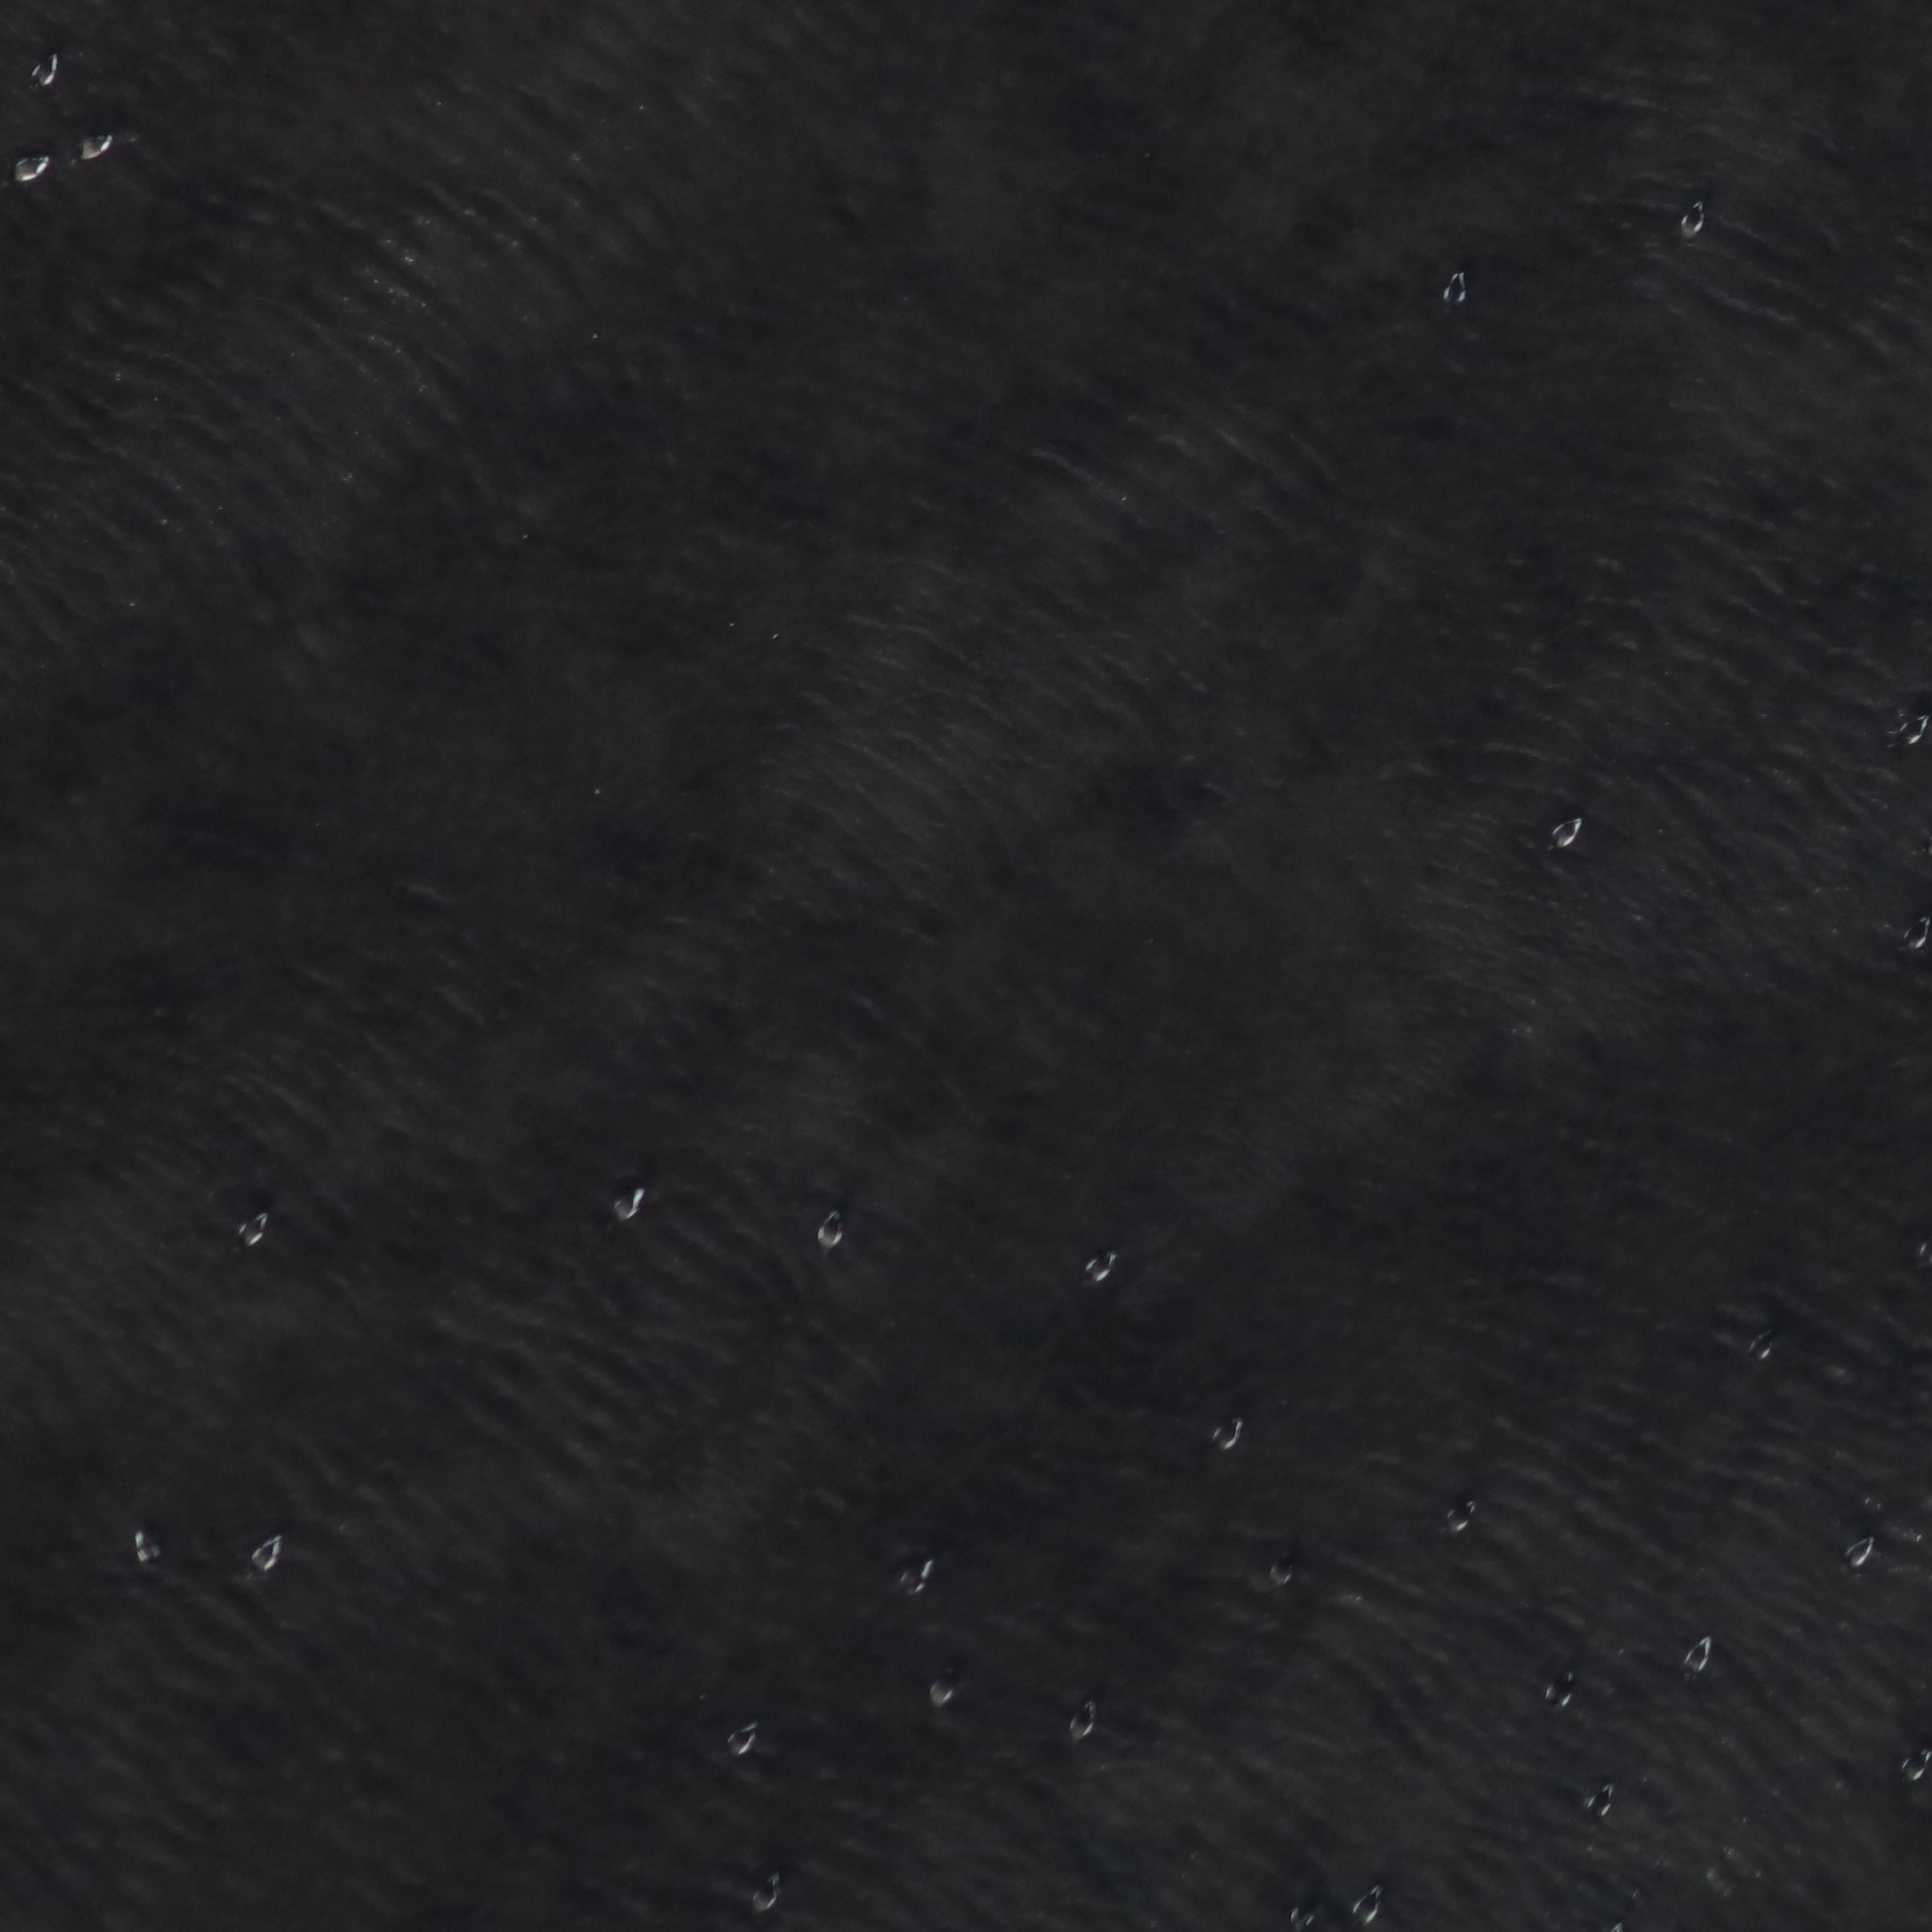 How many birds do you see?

31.